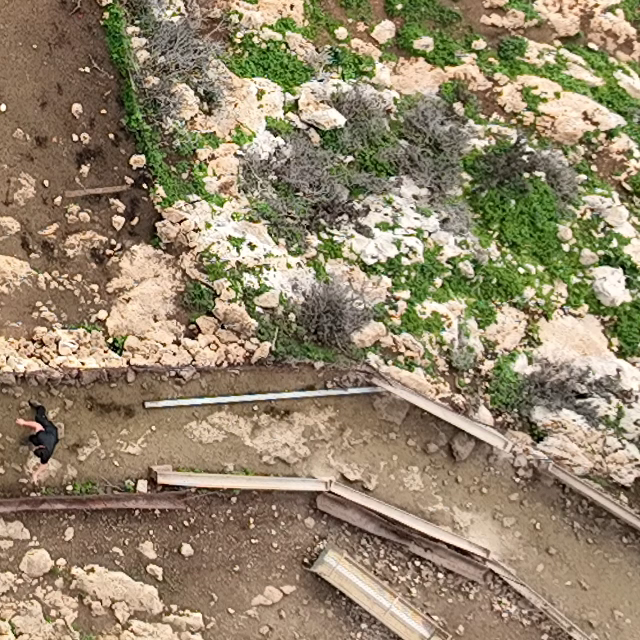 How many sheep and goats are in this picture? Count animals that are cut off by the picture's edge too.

0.